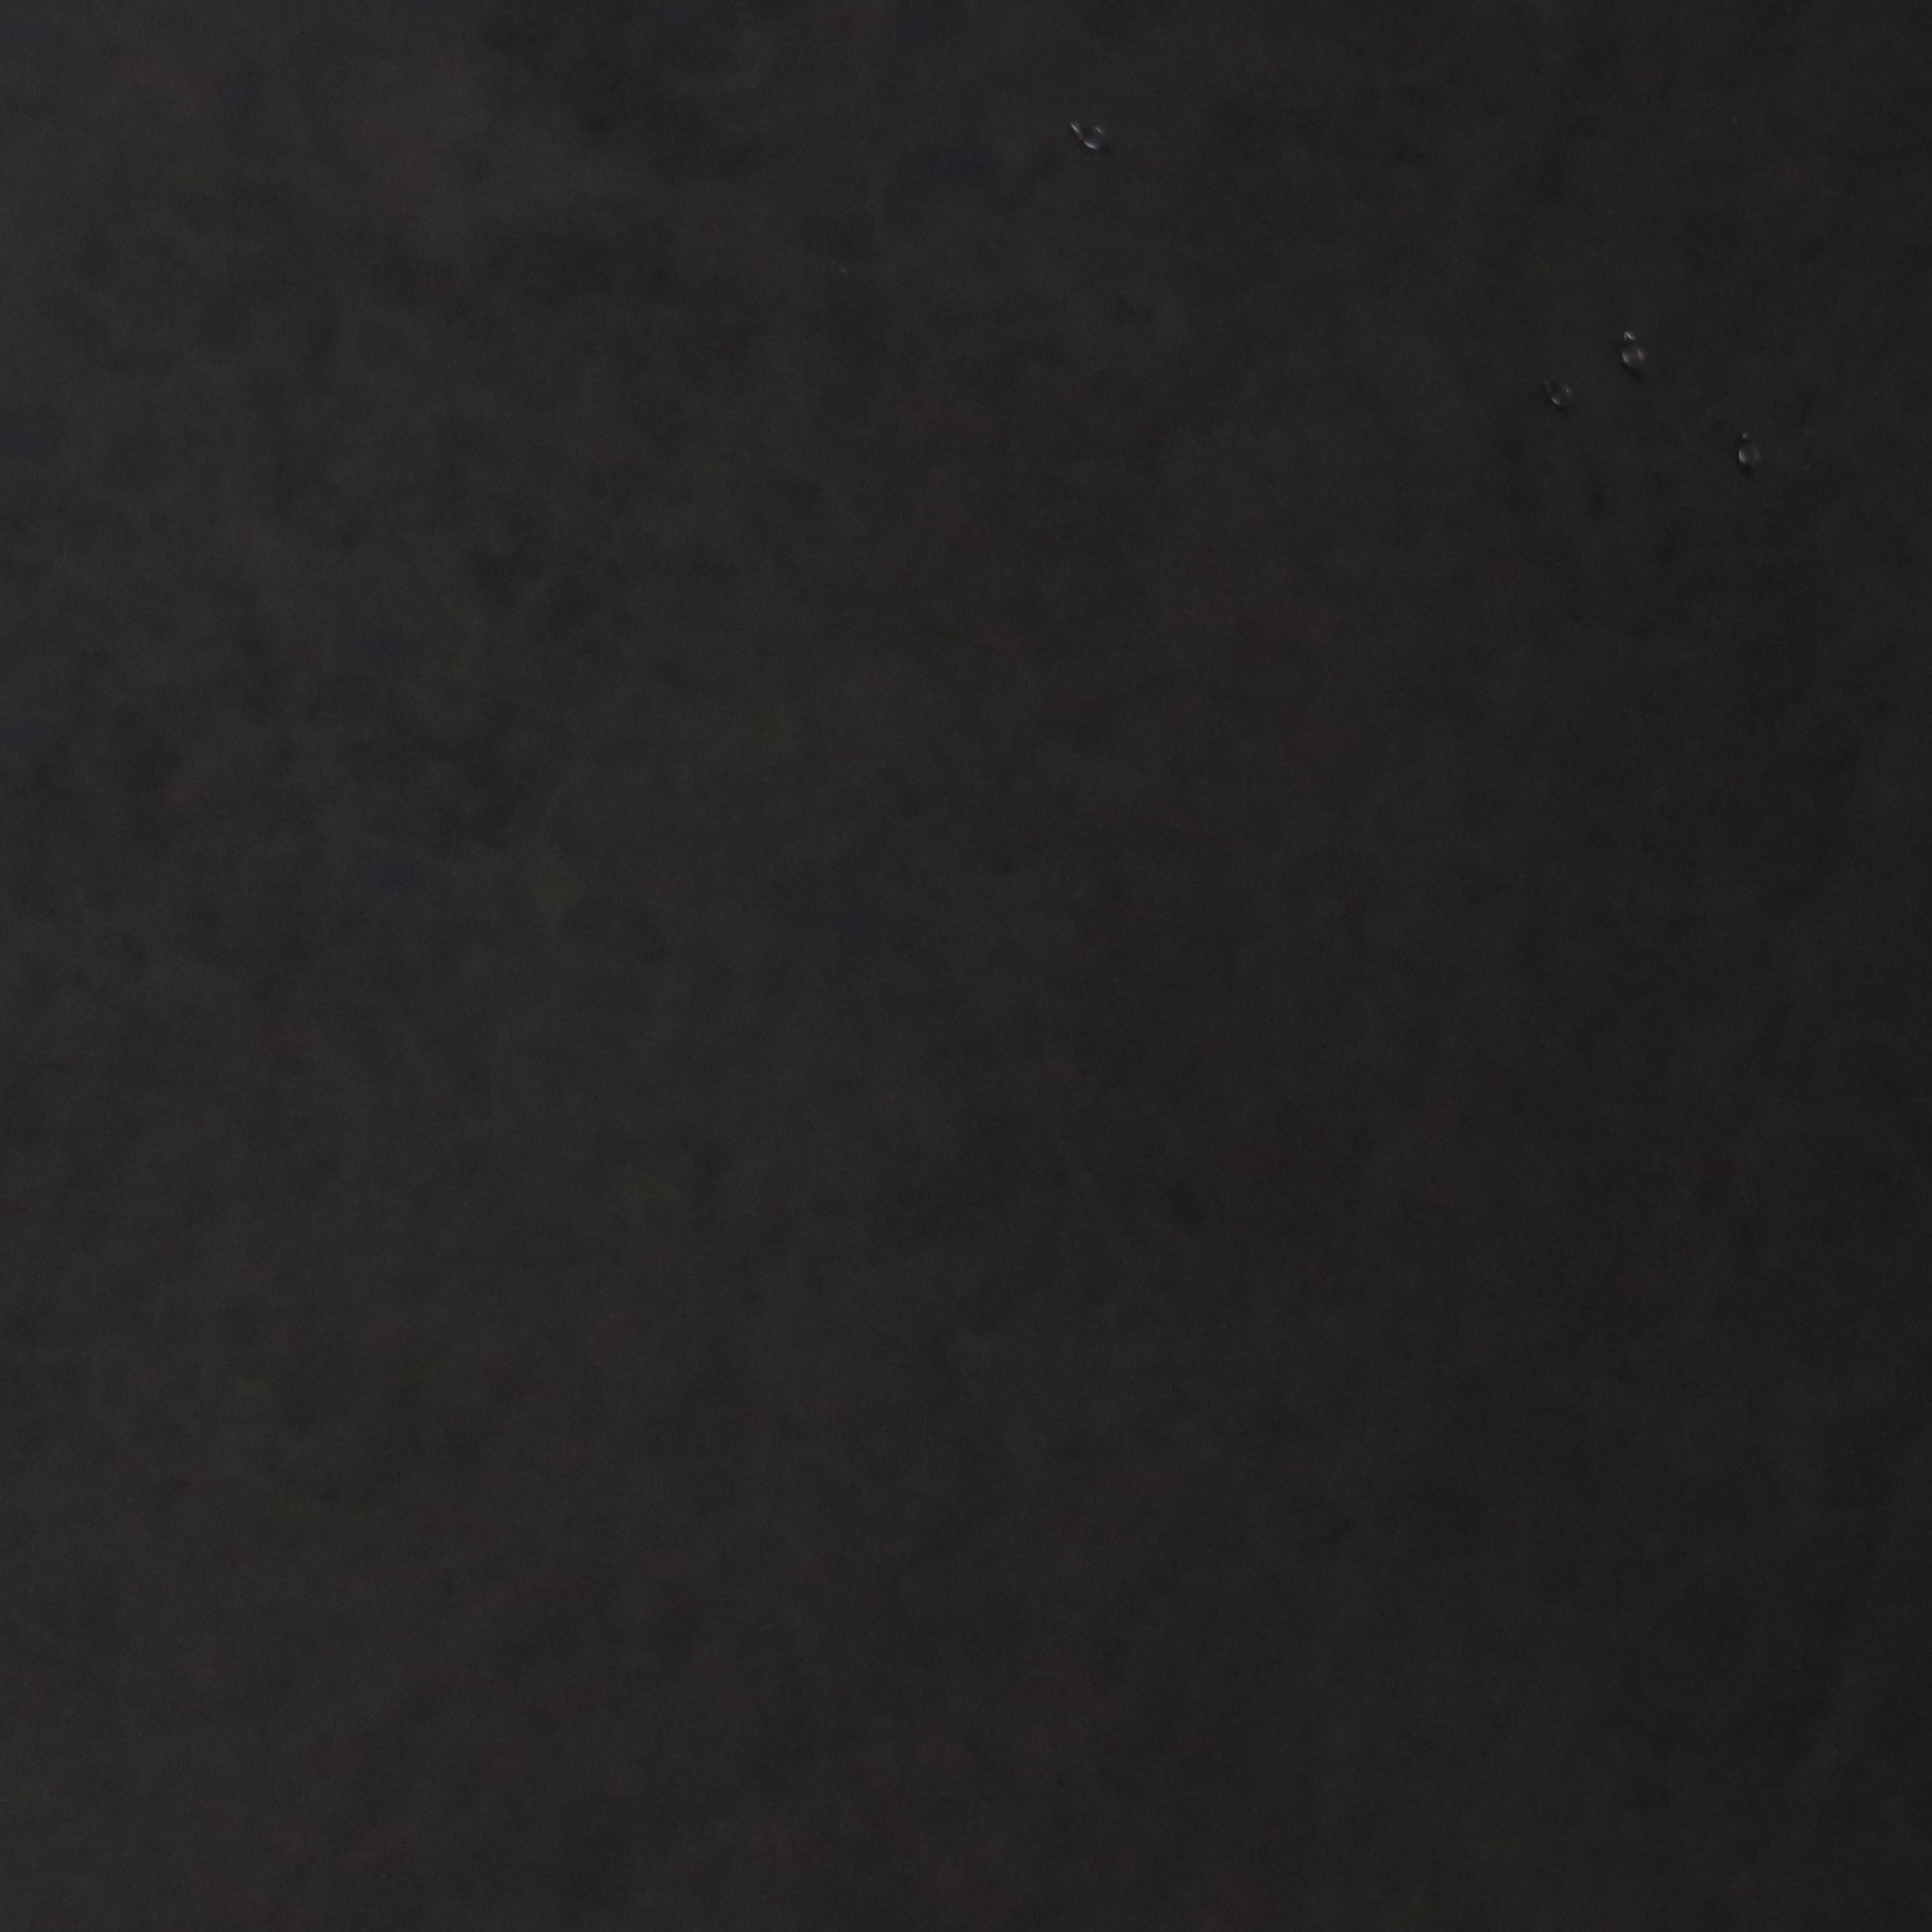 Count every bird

4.